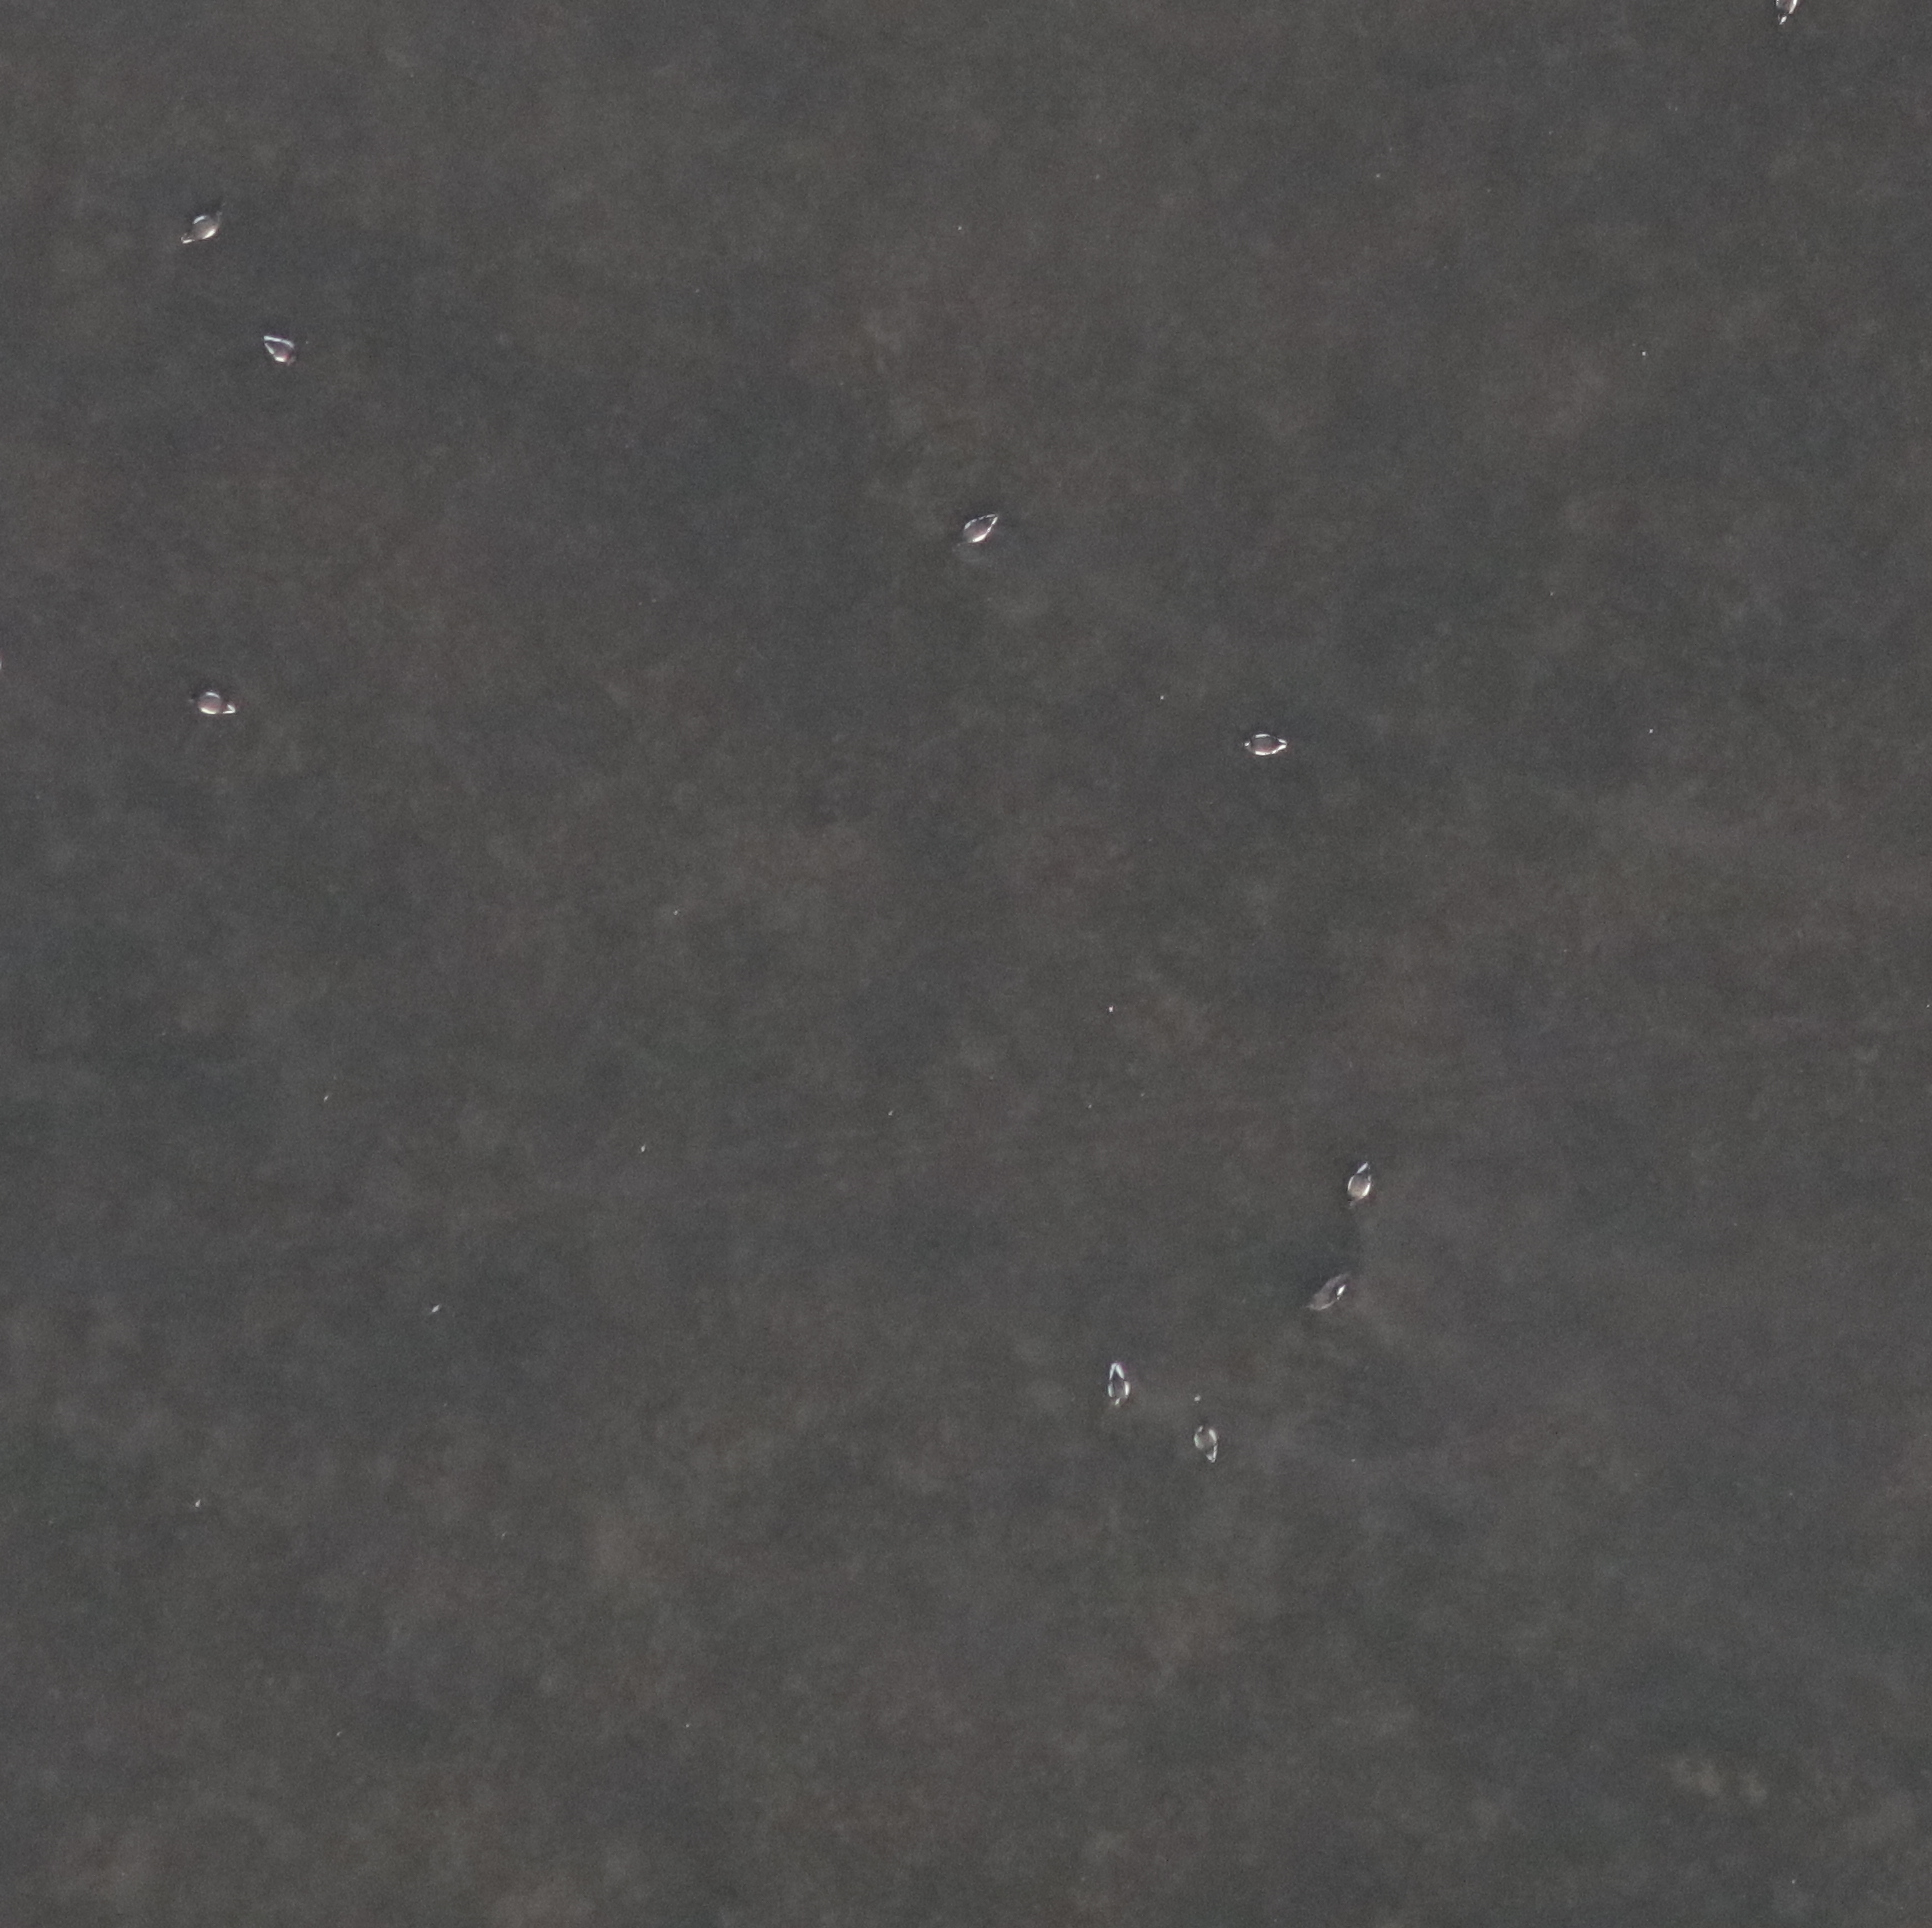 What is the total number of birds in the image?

10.